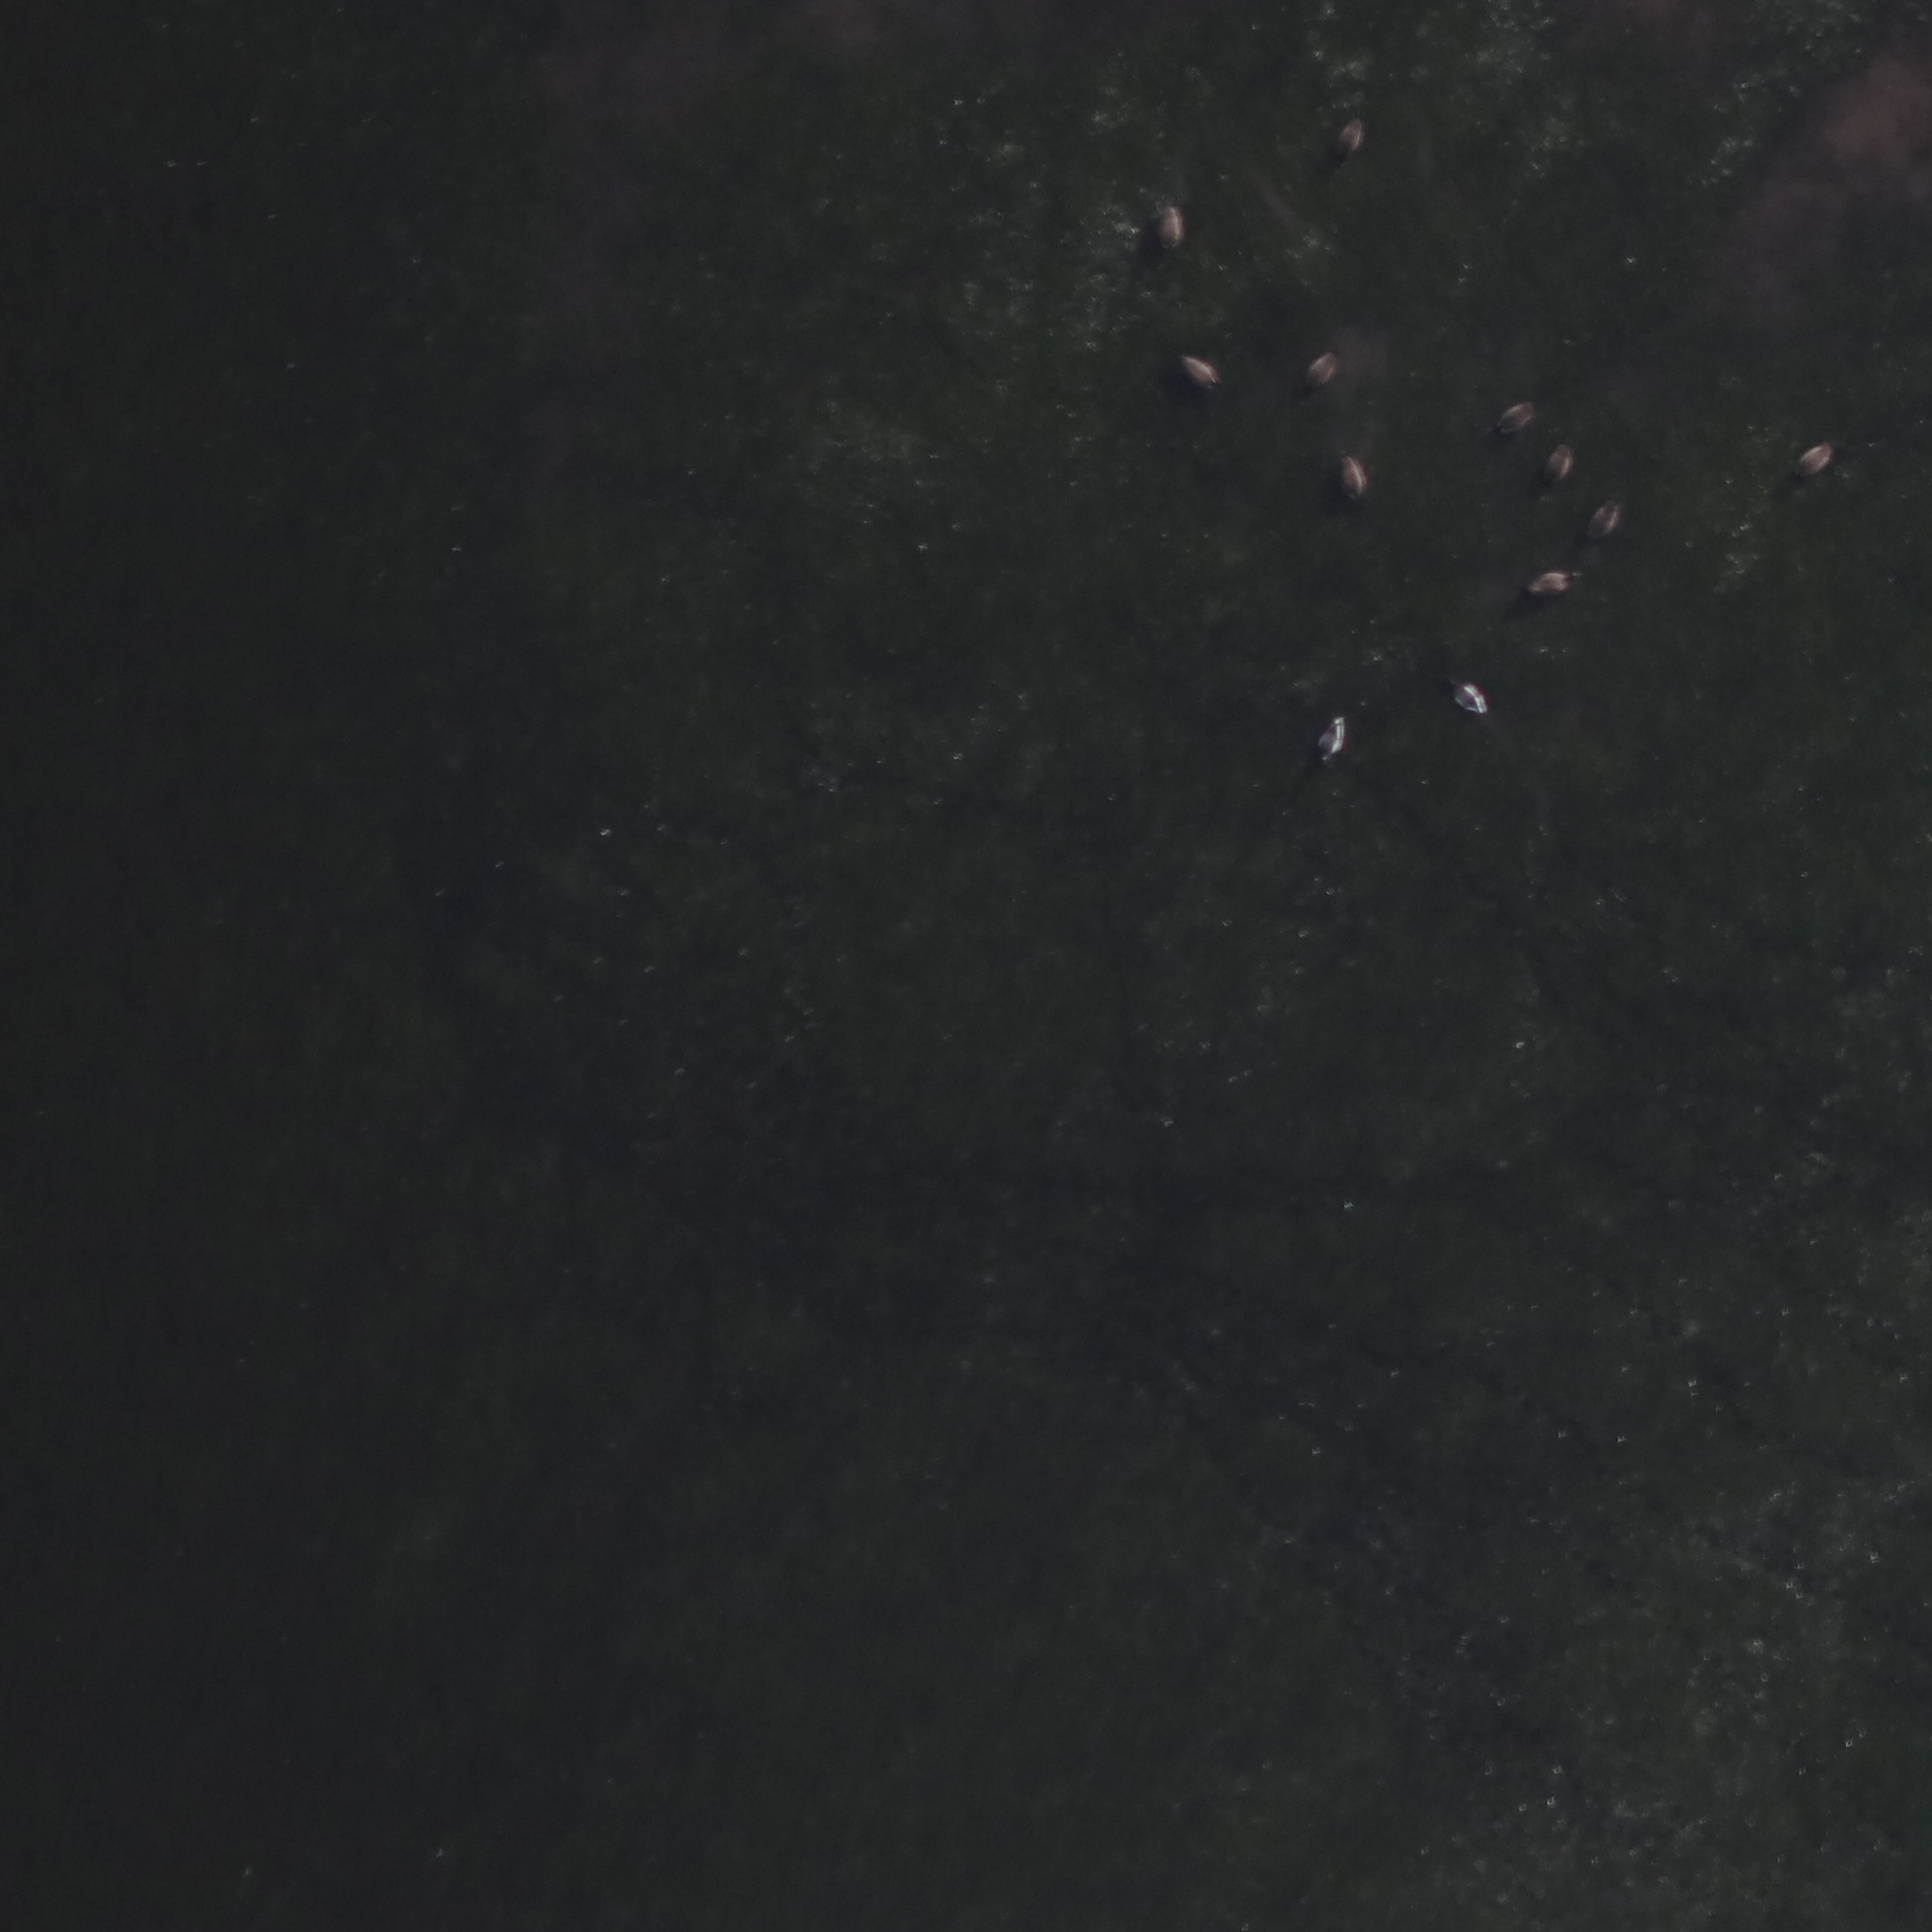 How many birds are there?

12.